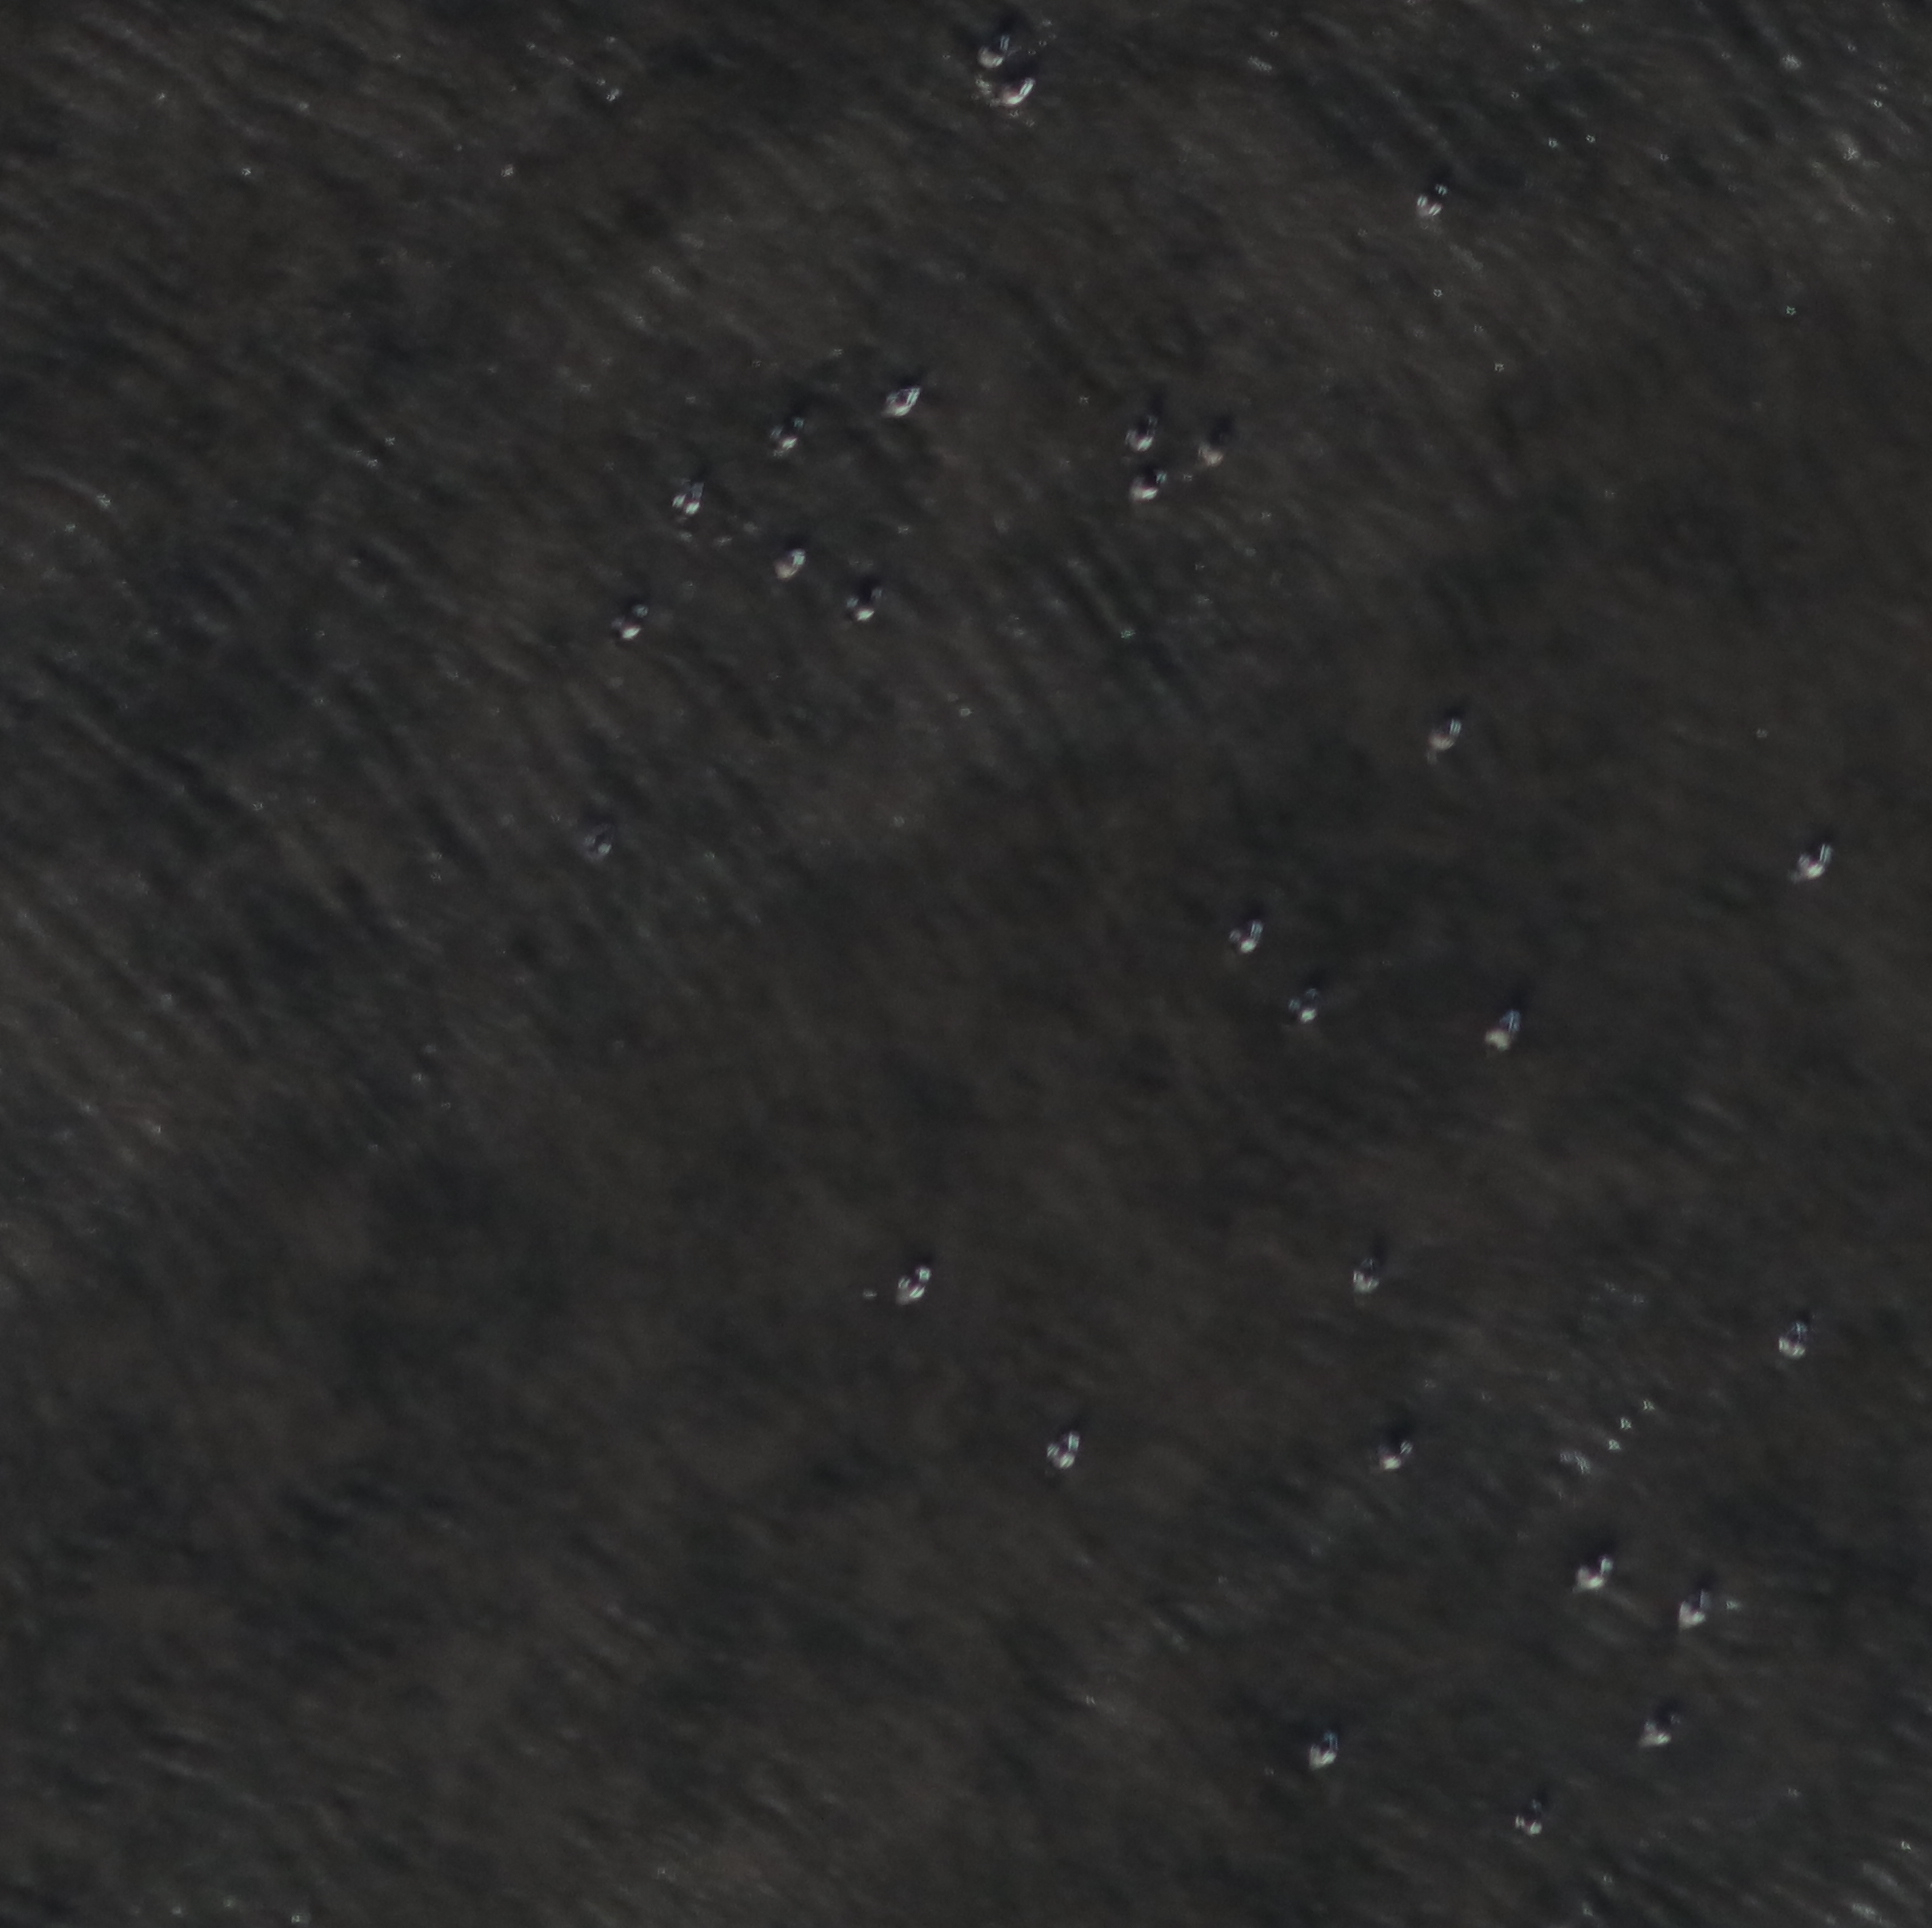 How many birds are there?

28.